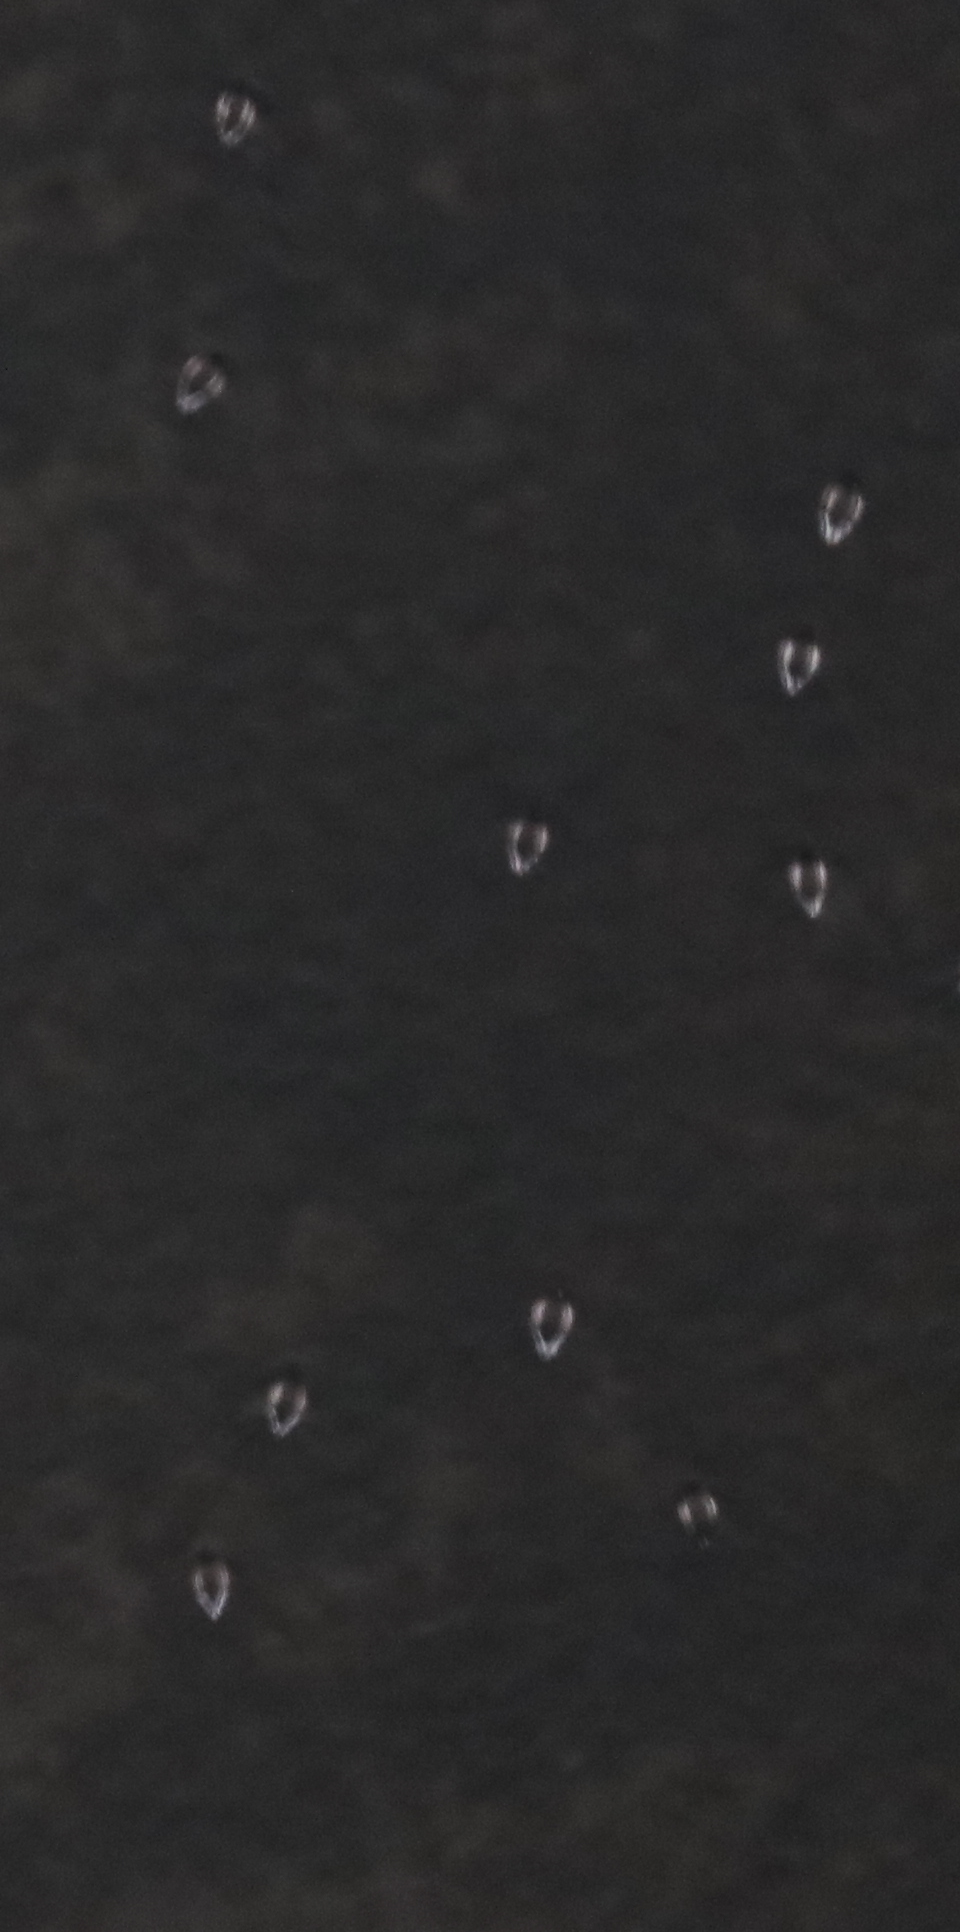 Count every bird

10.